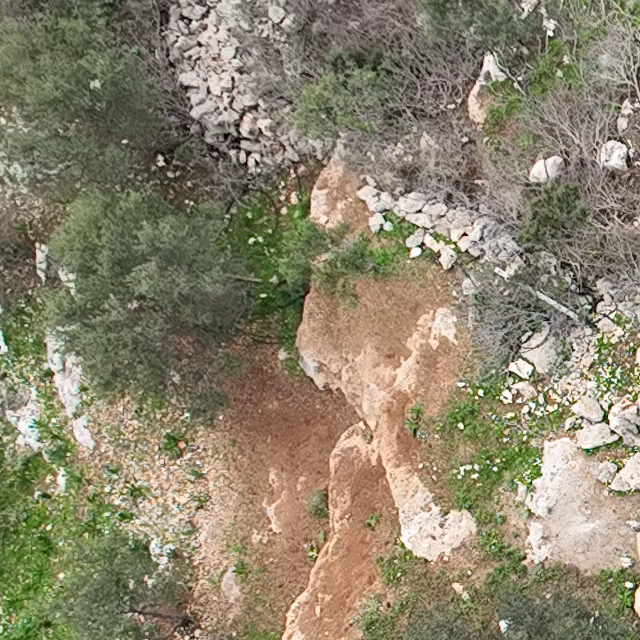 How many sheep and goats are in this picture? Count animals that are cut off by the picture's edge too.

2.